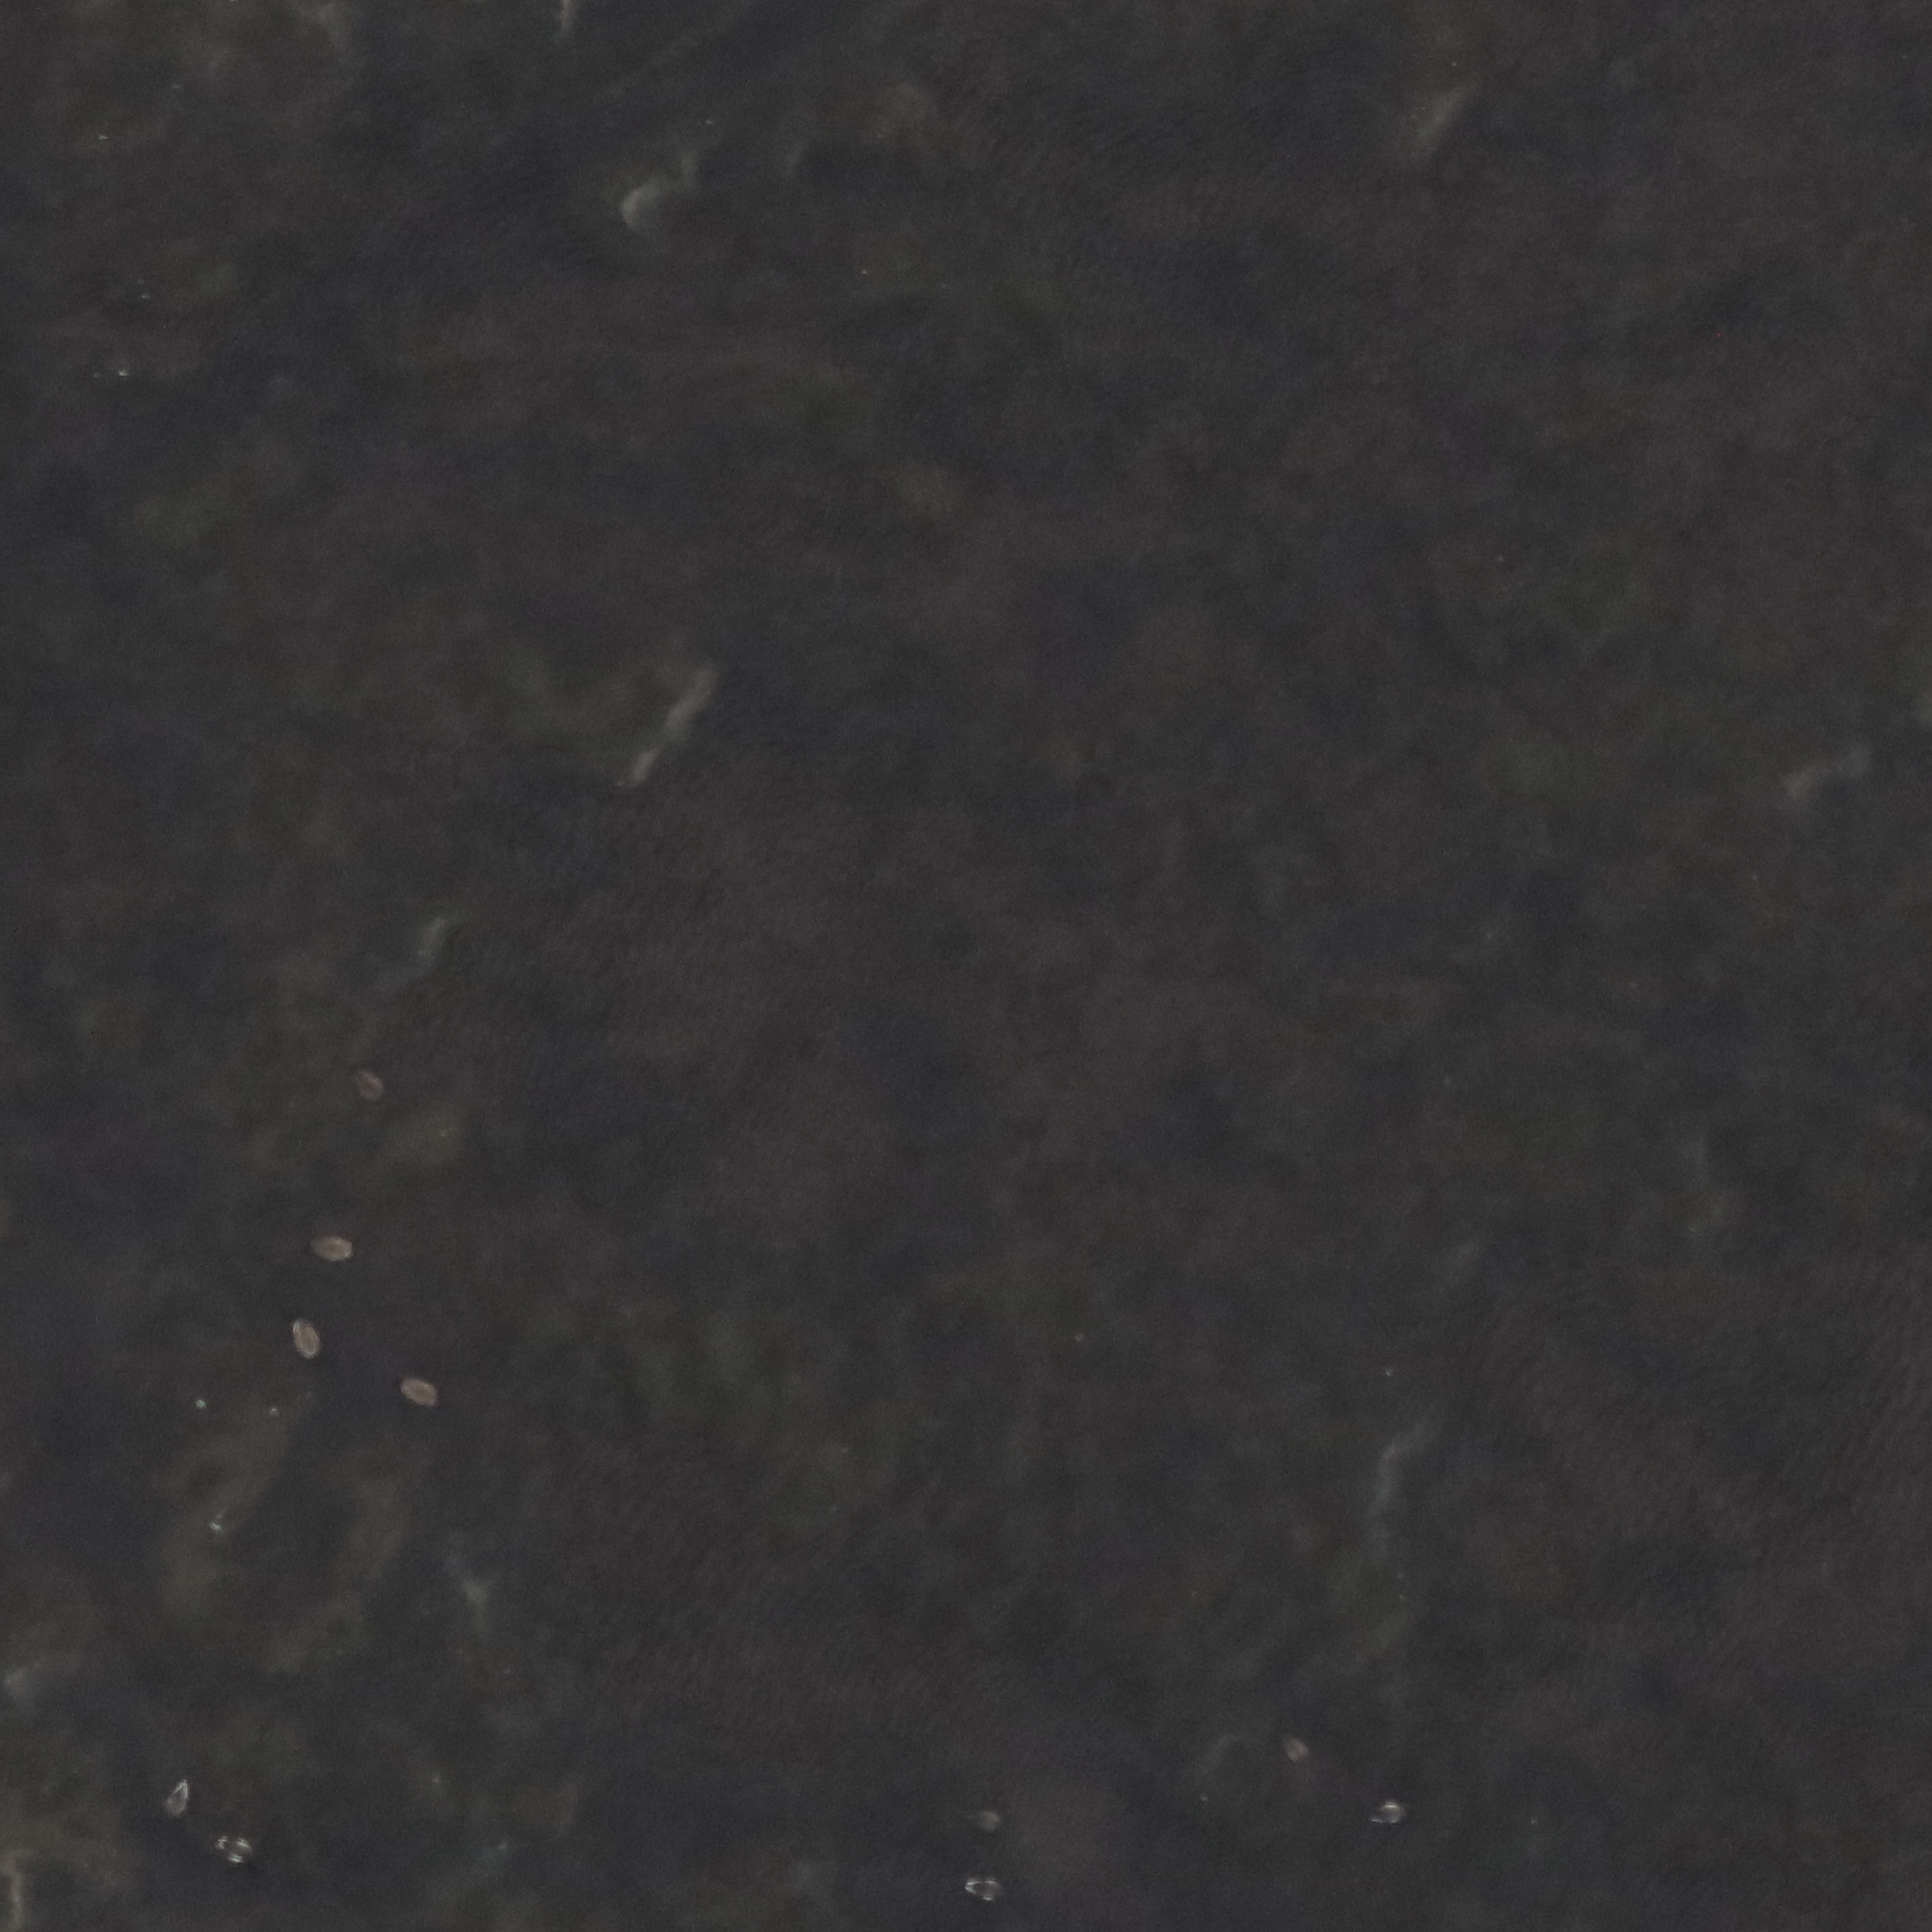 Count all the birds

10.